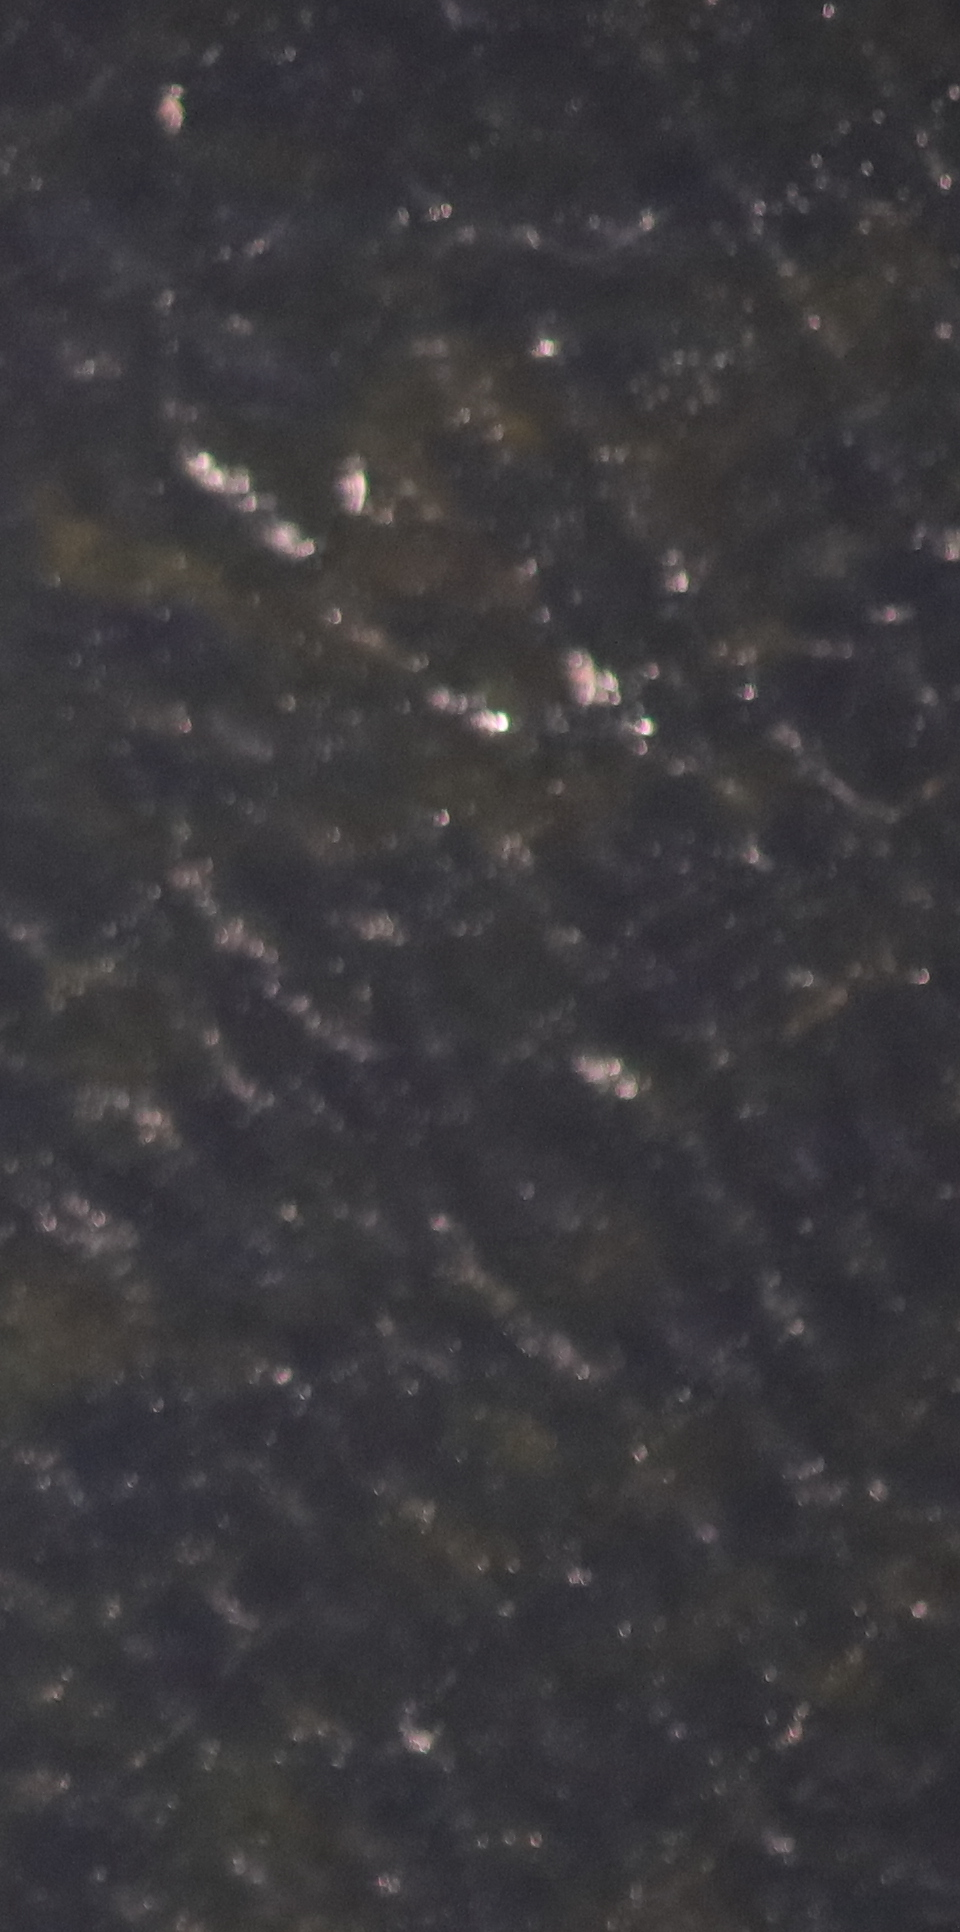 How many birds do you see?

3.